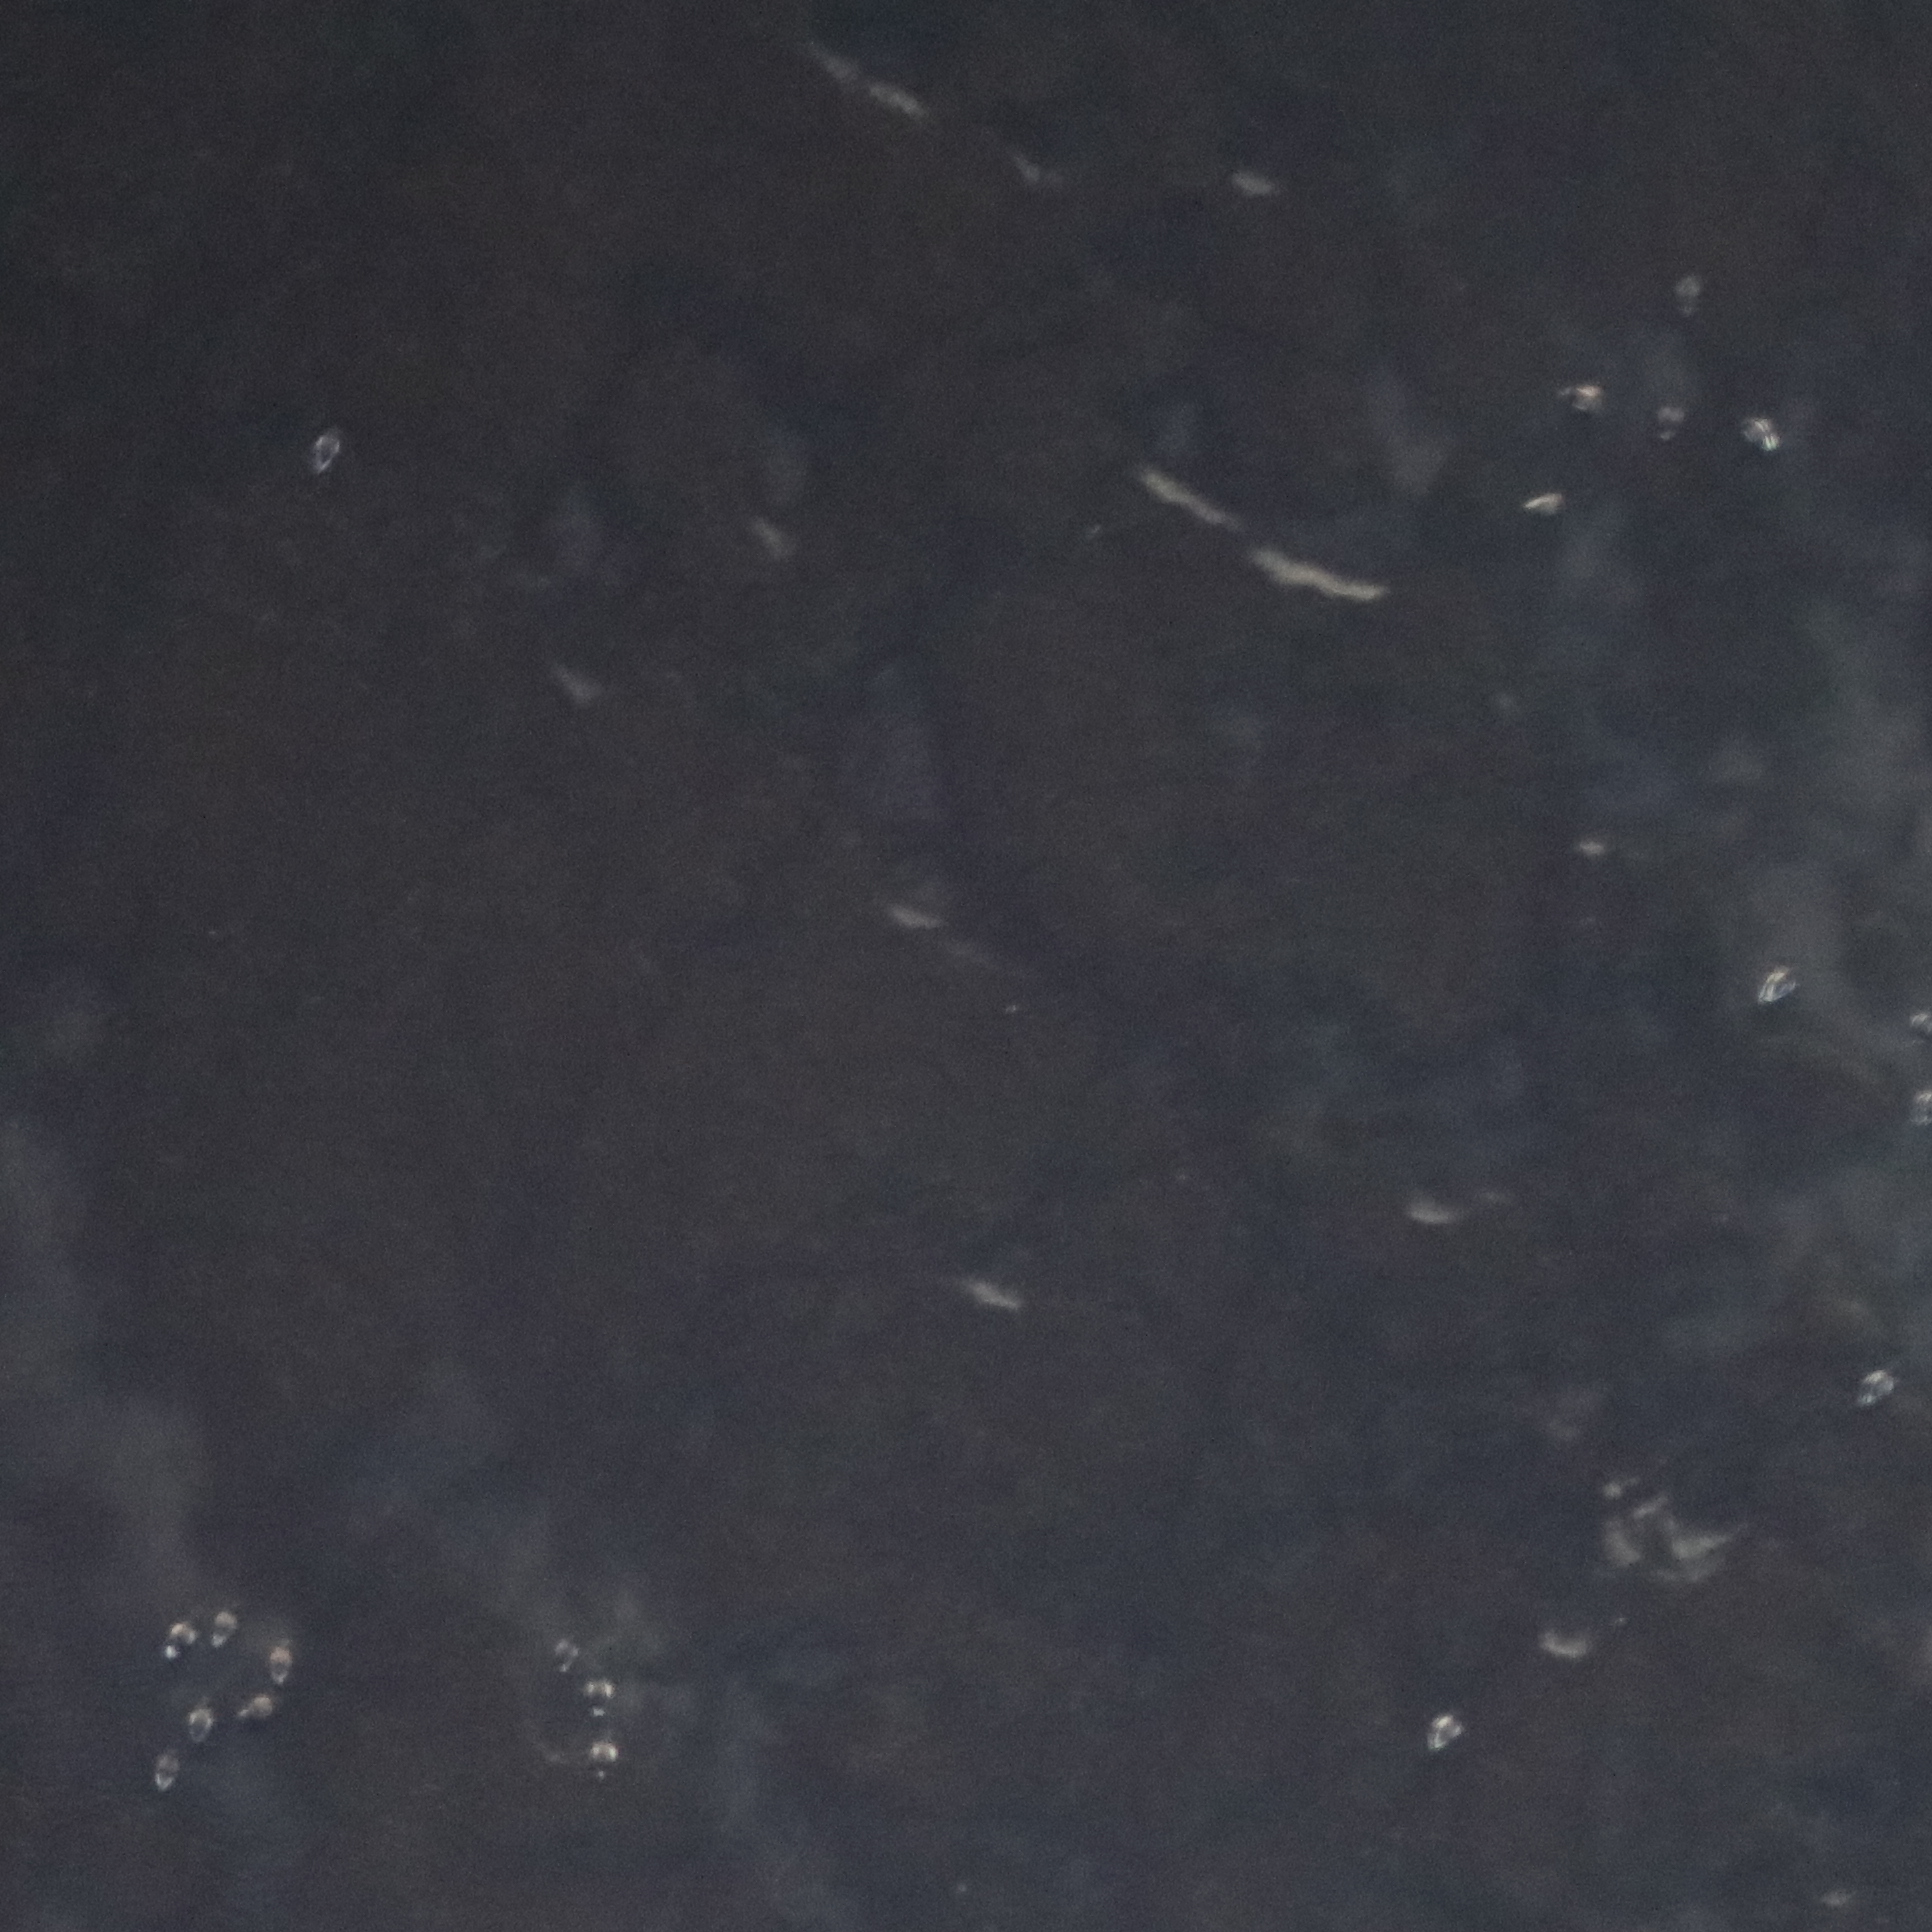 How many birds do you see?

19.